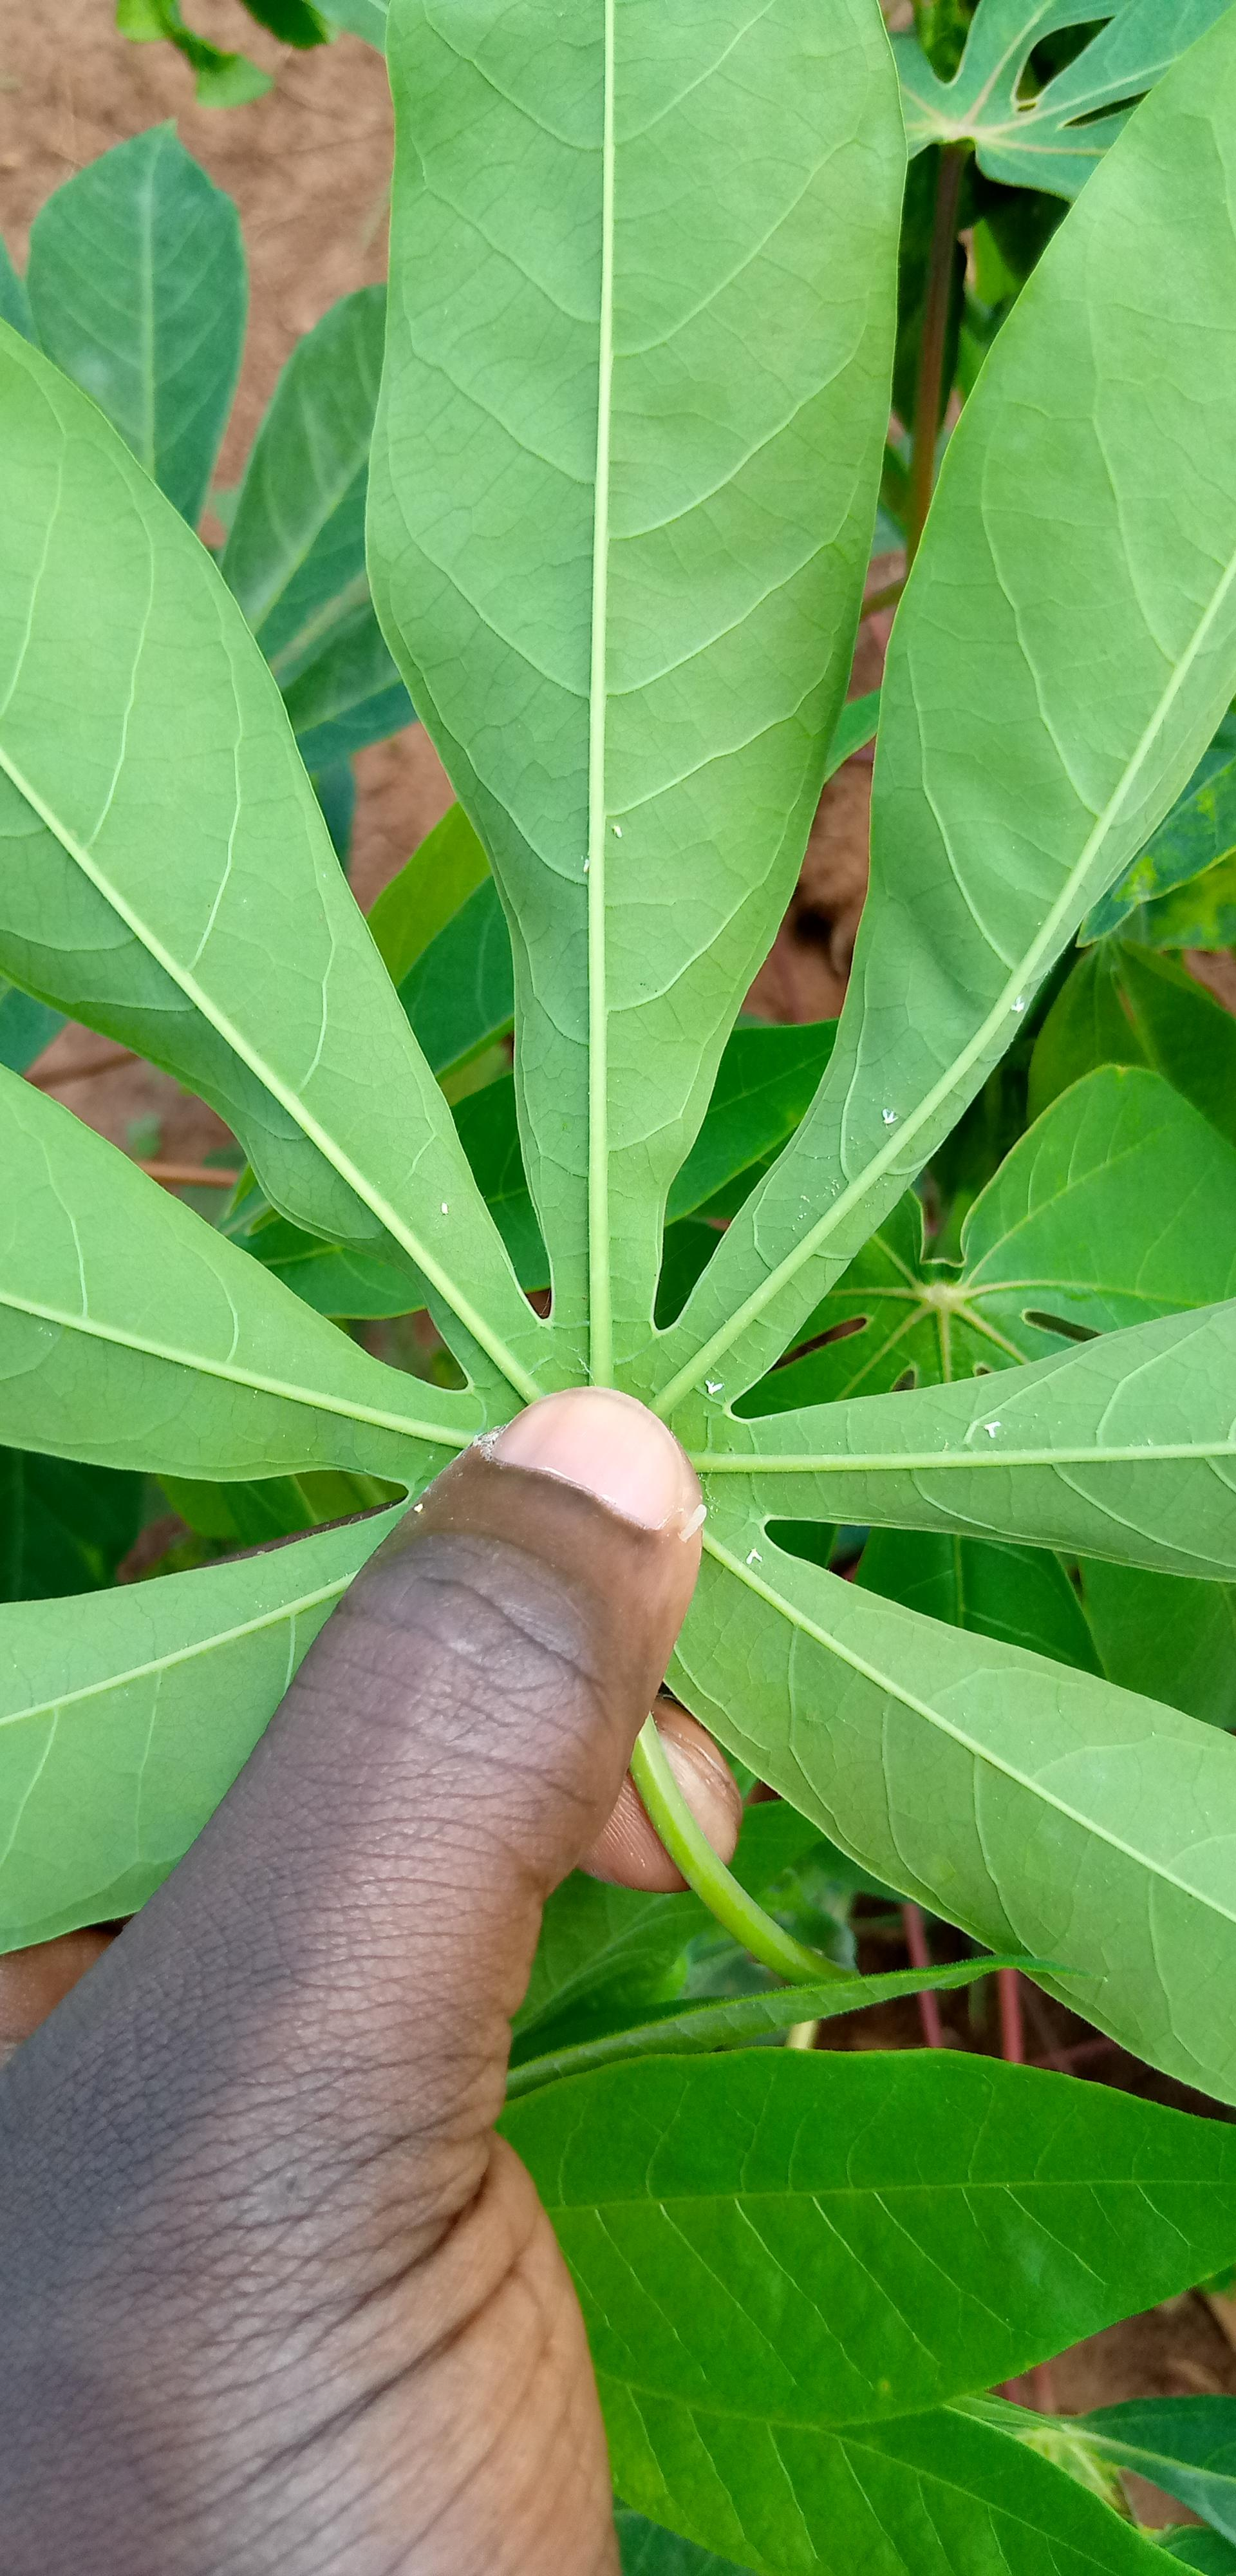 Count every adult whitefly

8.